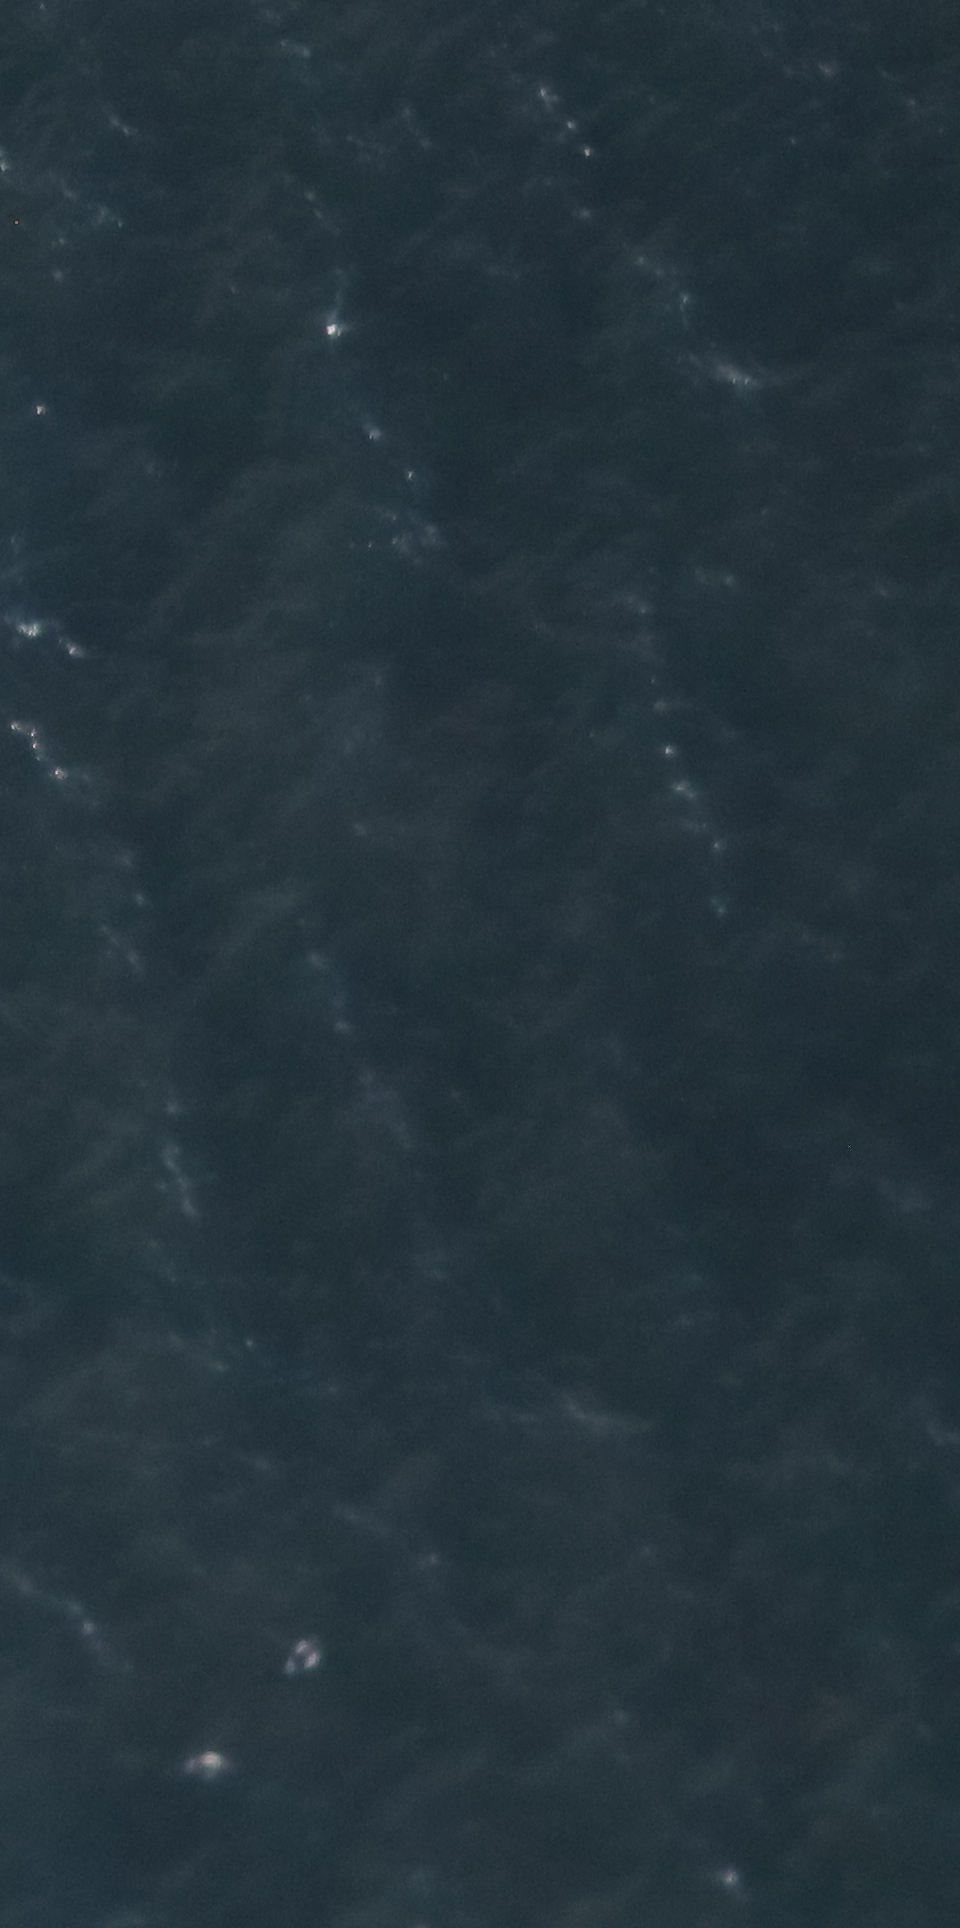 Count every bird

2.